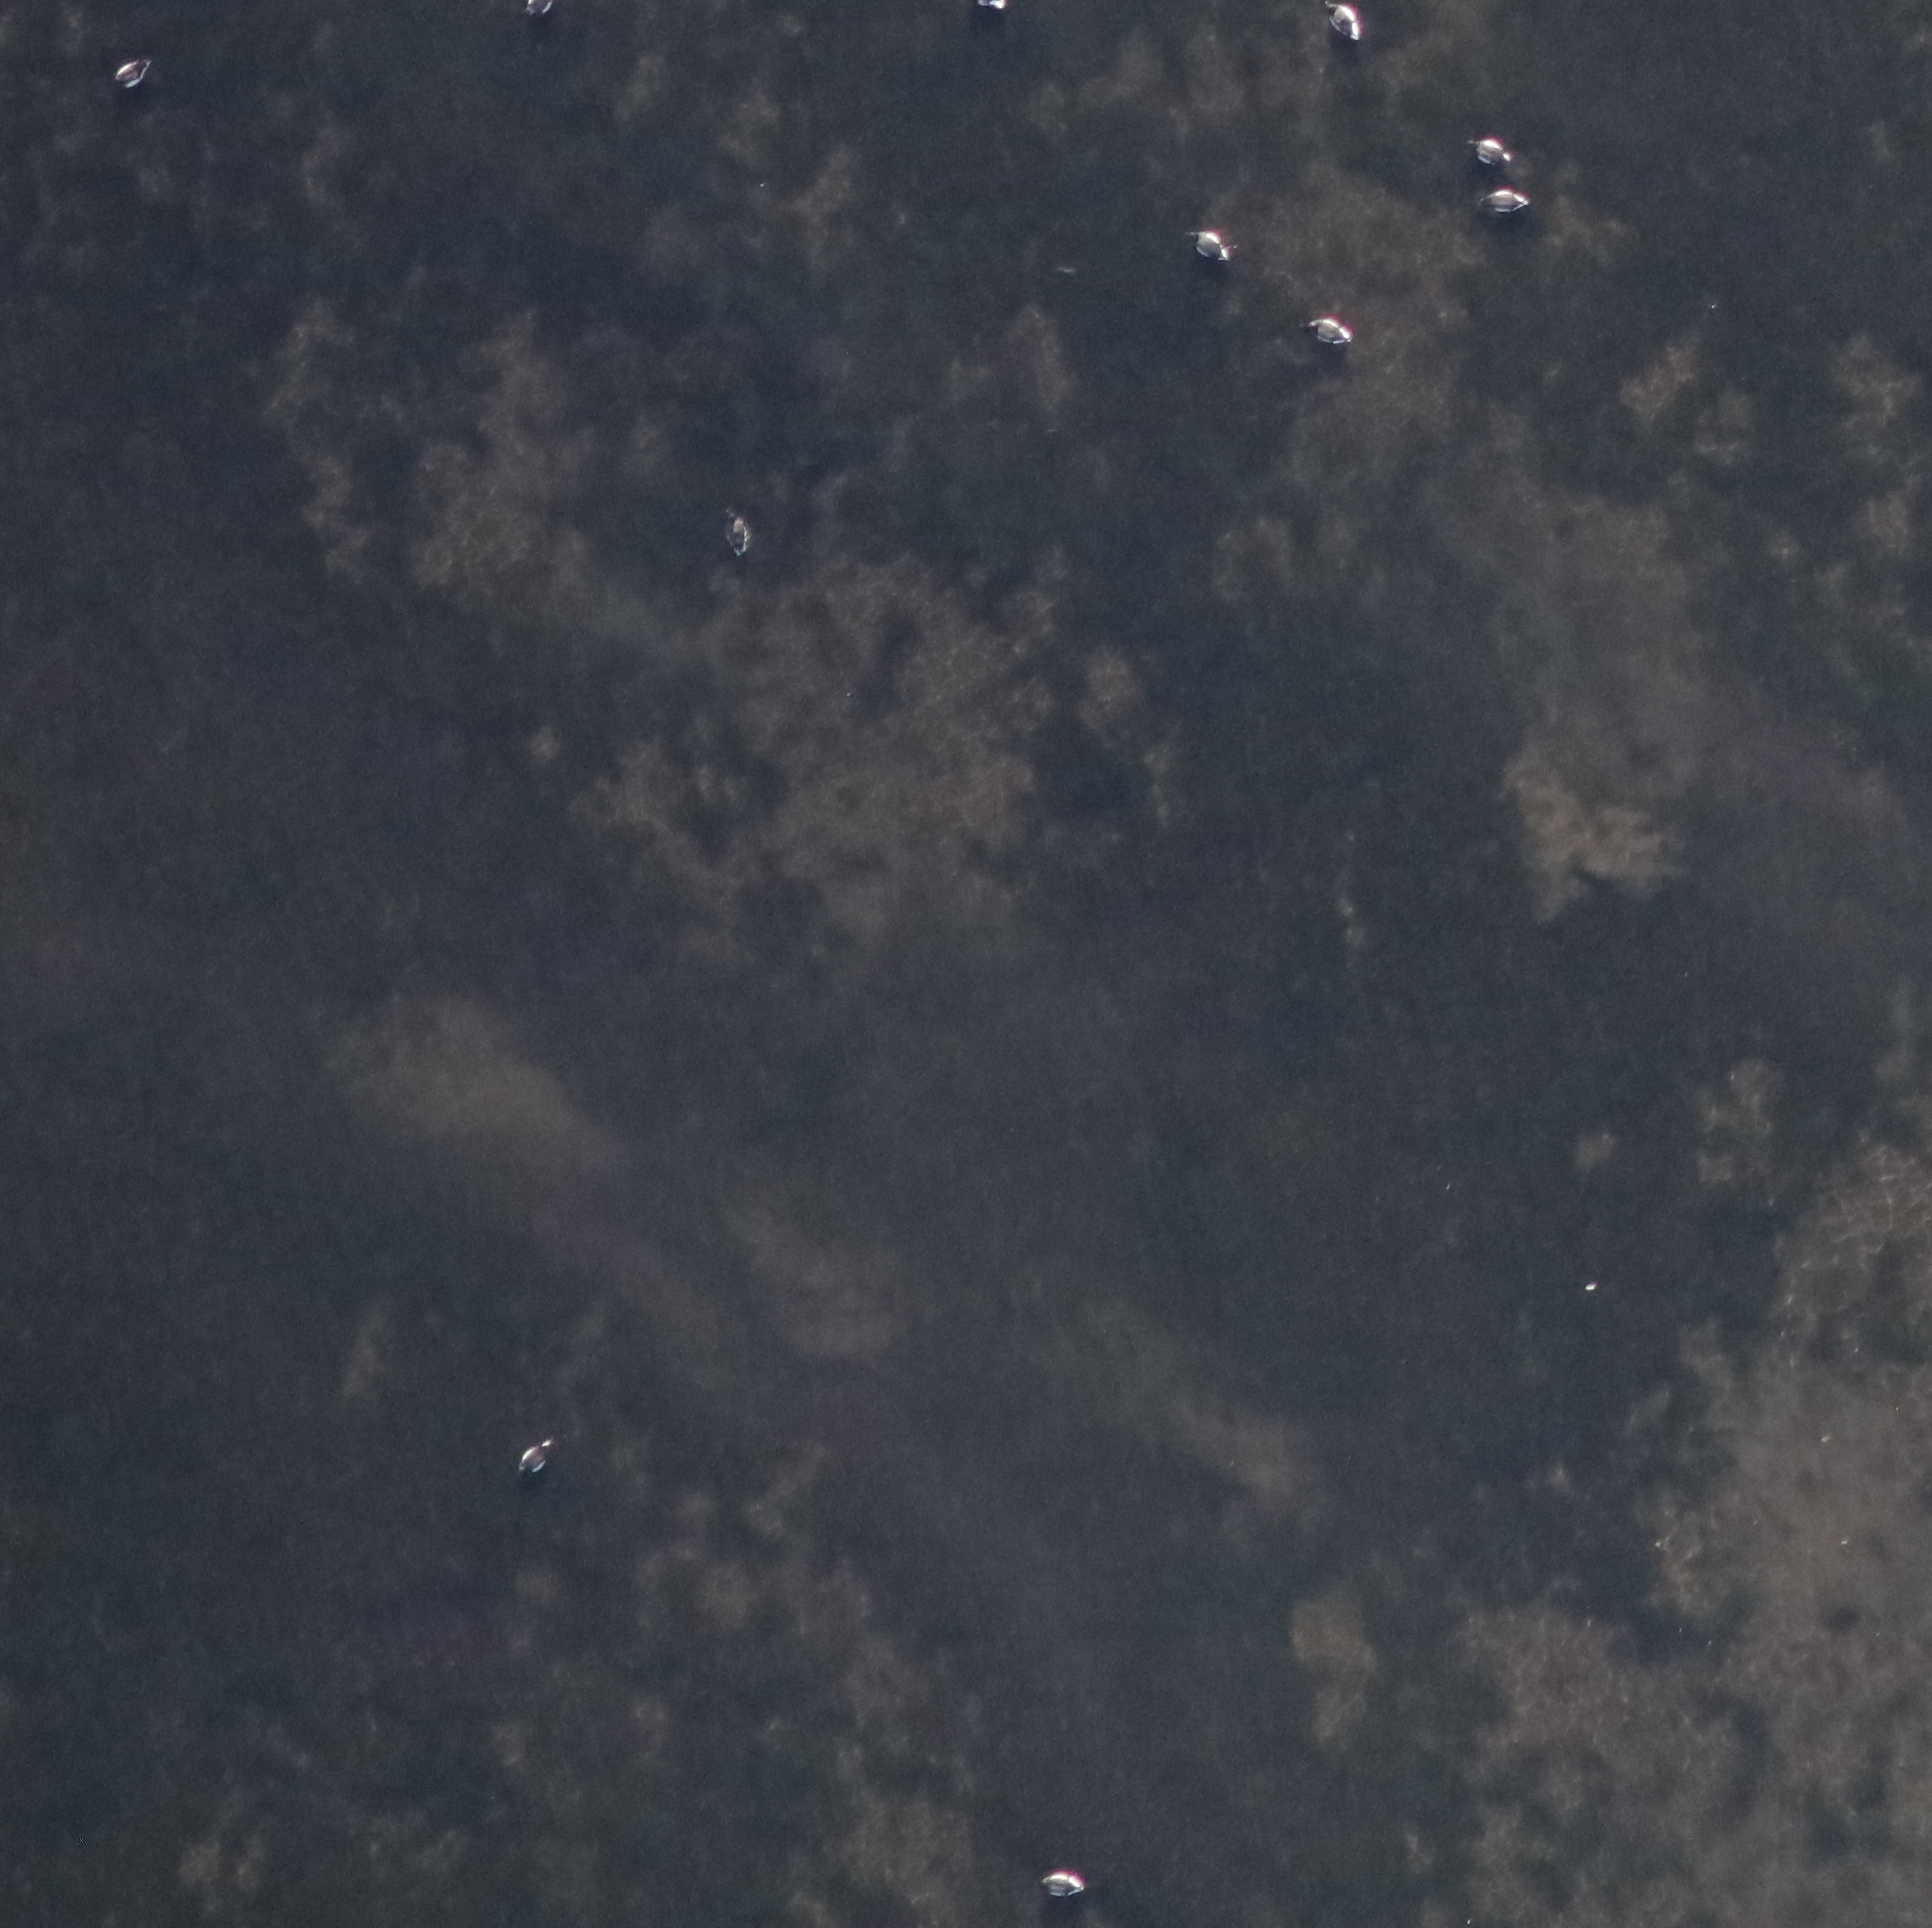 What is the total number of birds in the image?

10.